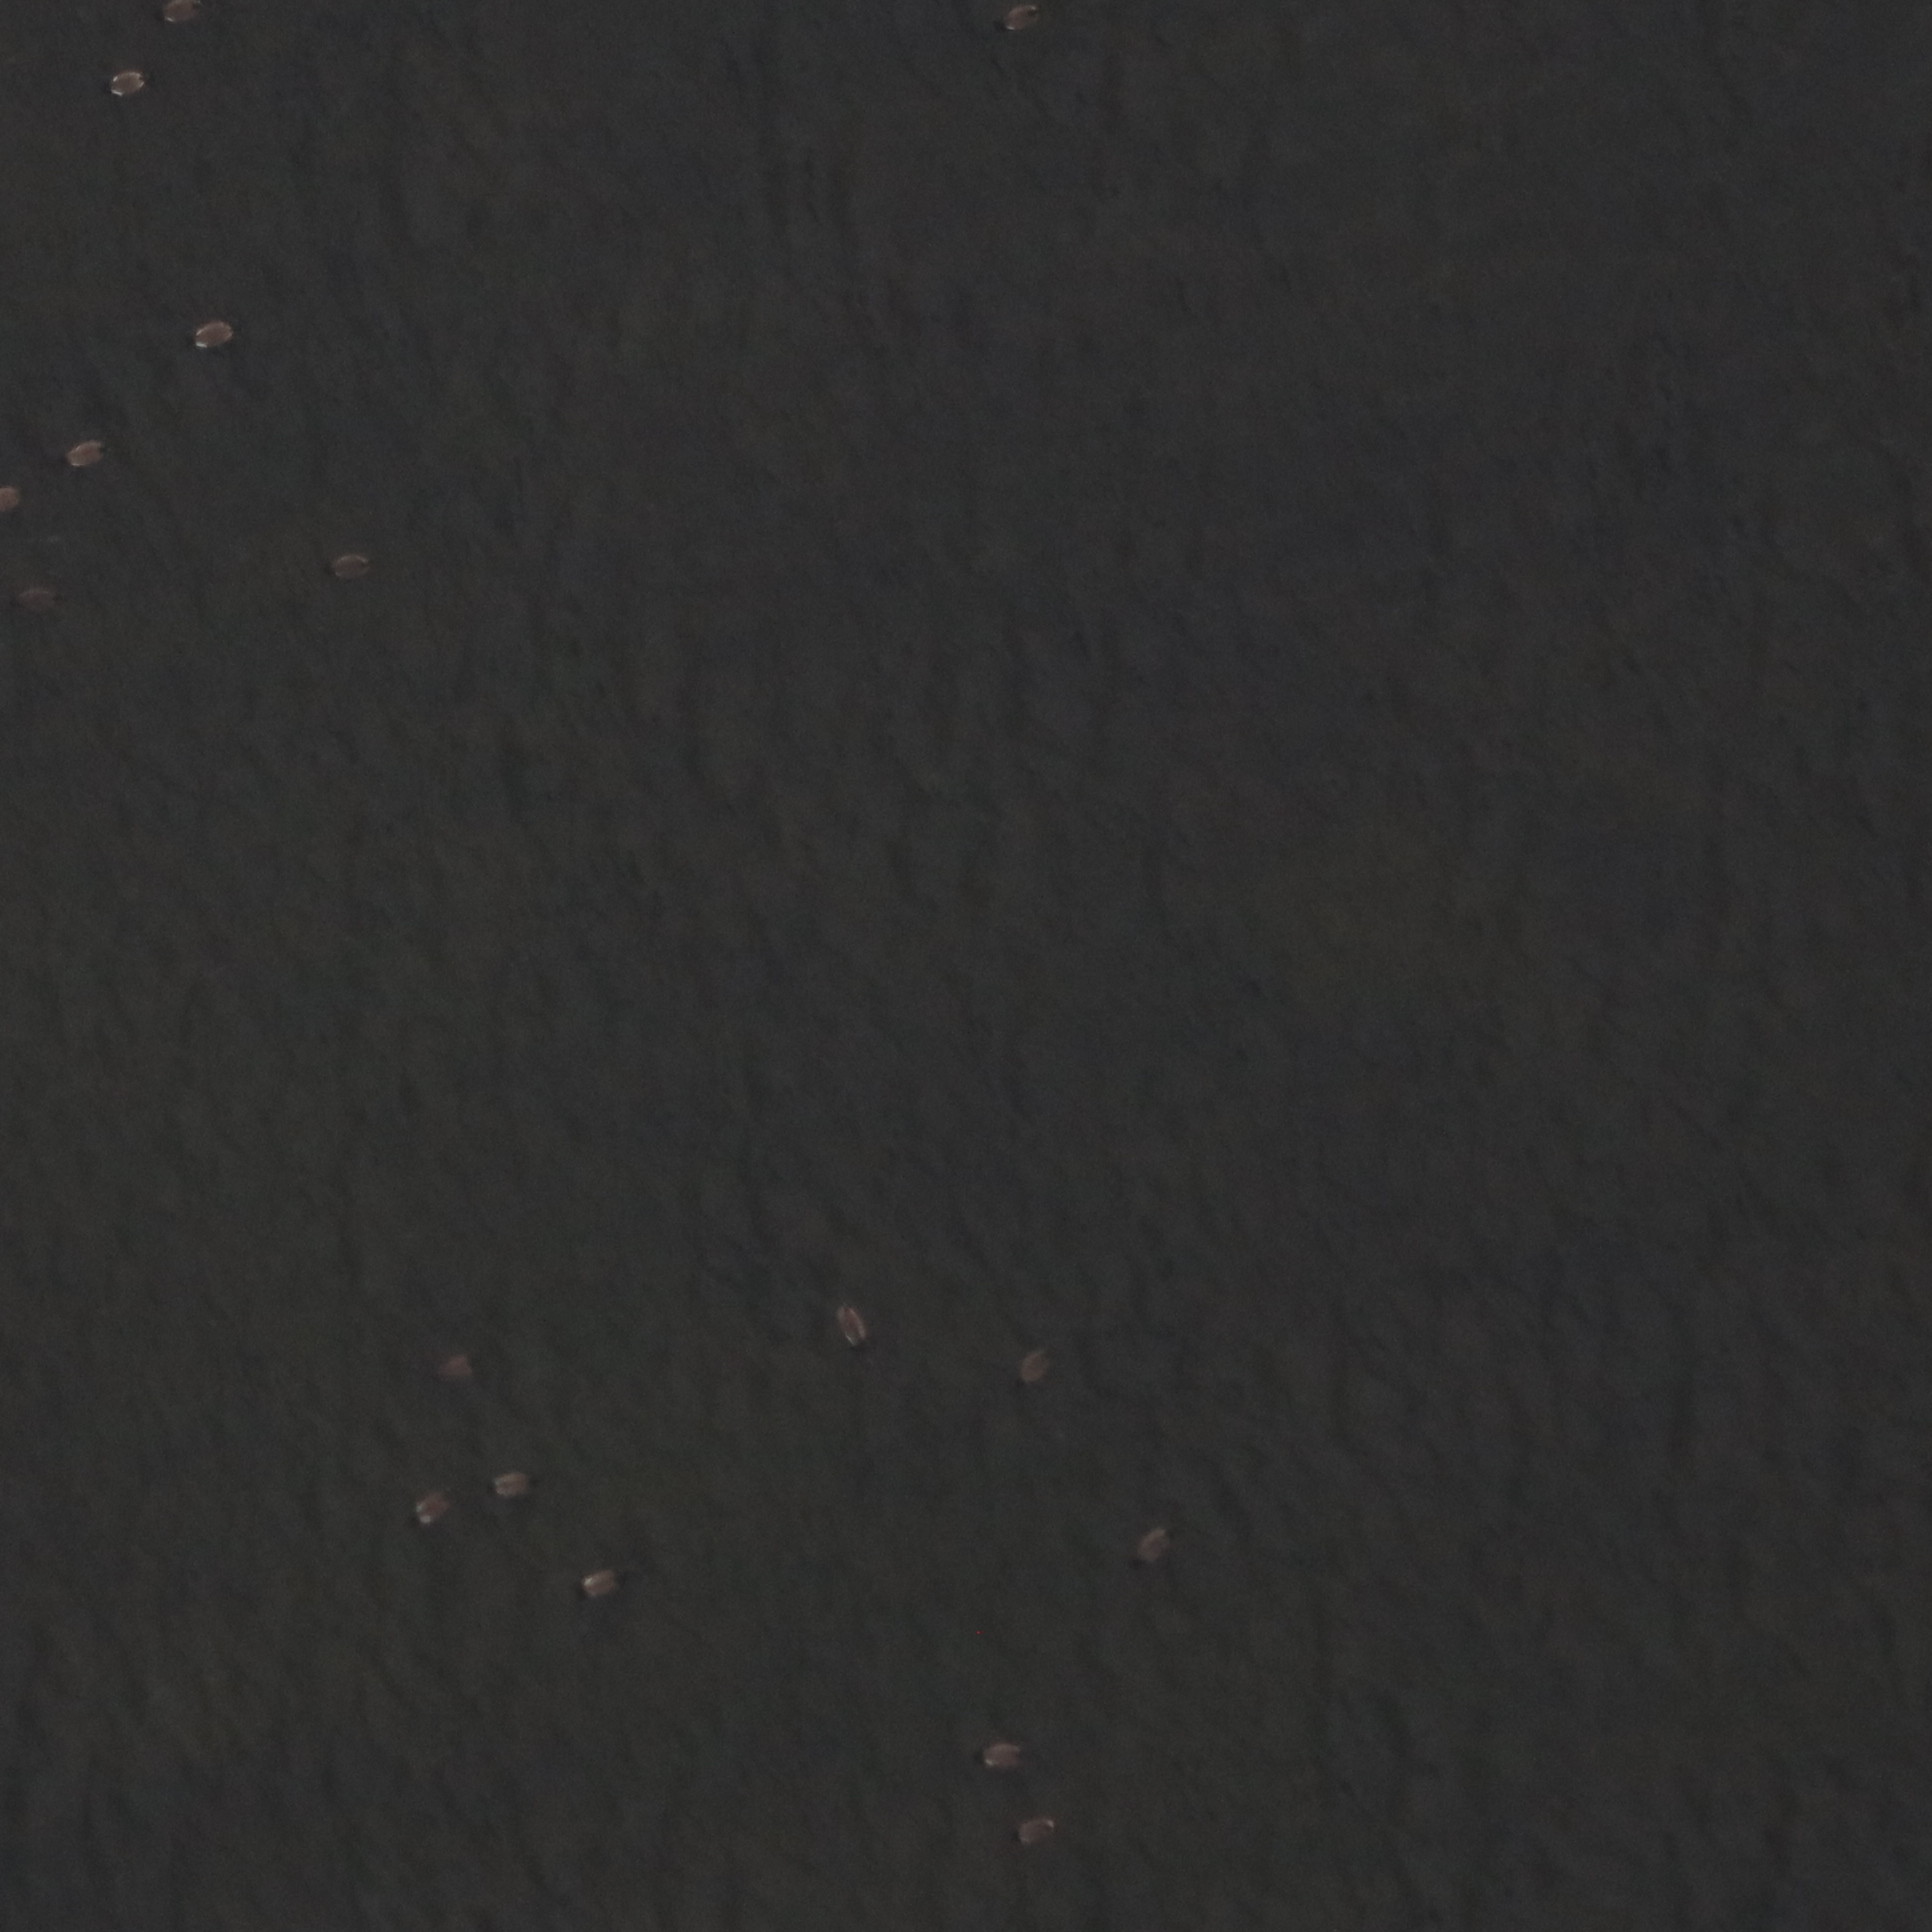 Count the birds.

17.